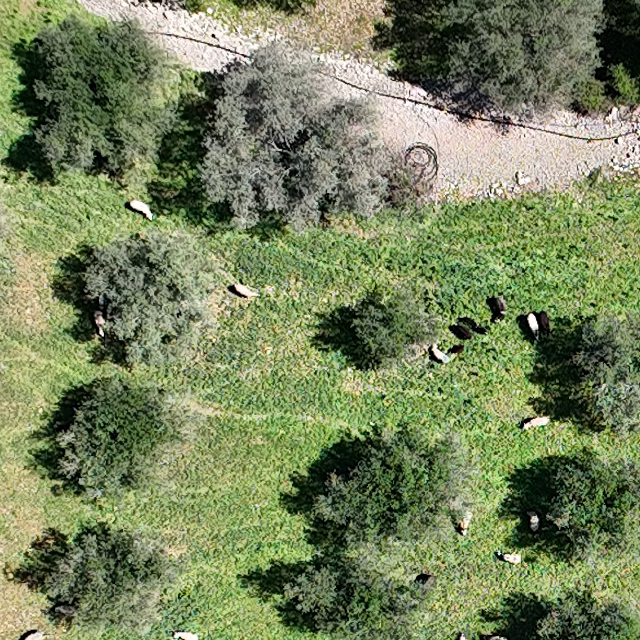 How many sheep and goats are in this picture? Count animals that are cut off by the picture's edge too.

18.